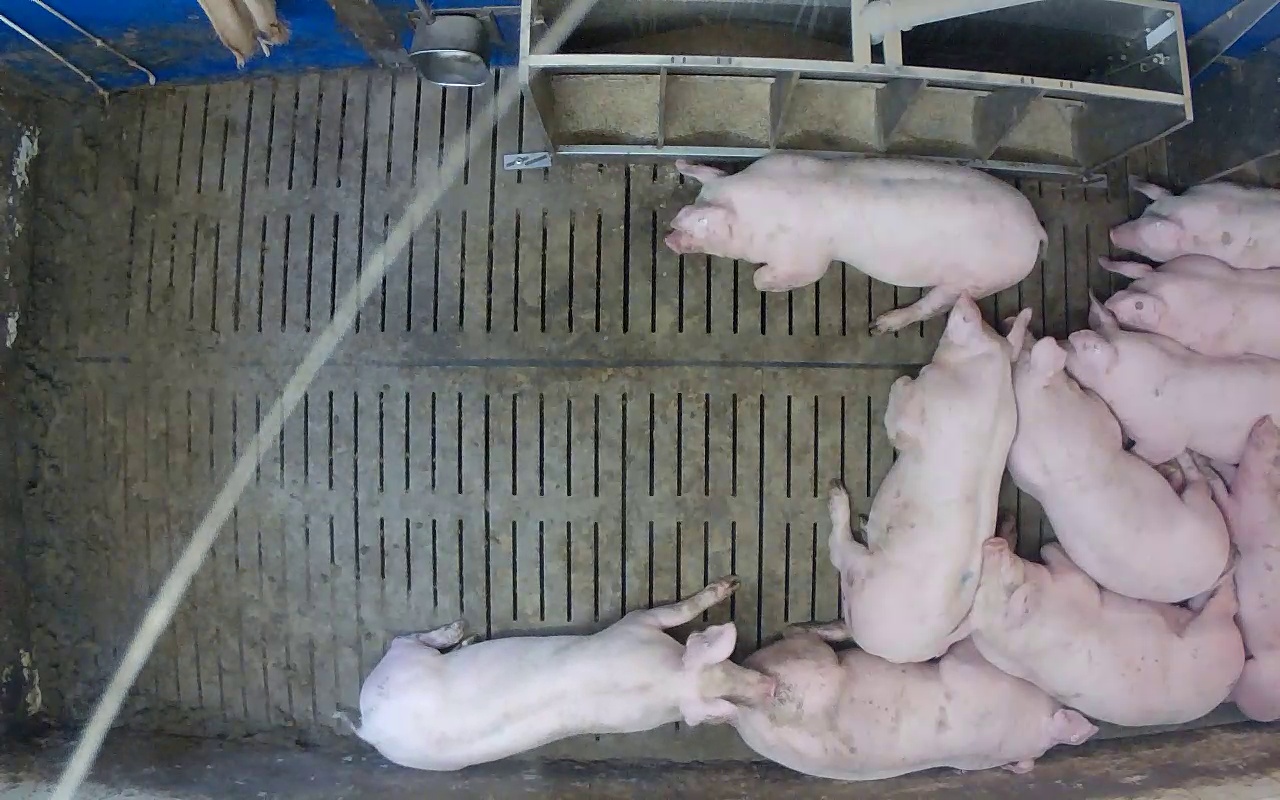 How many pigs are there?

10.